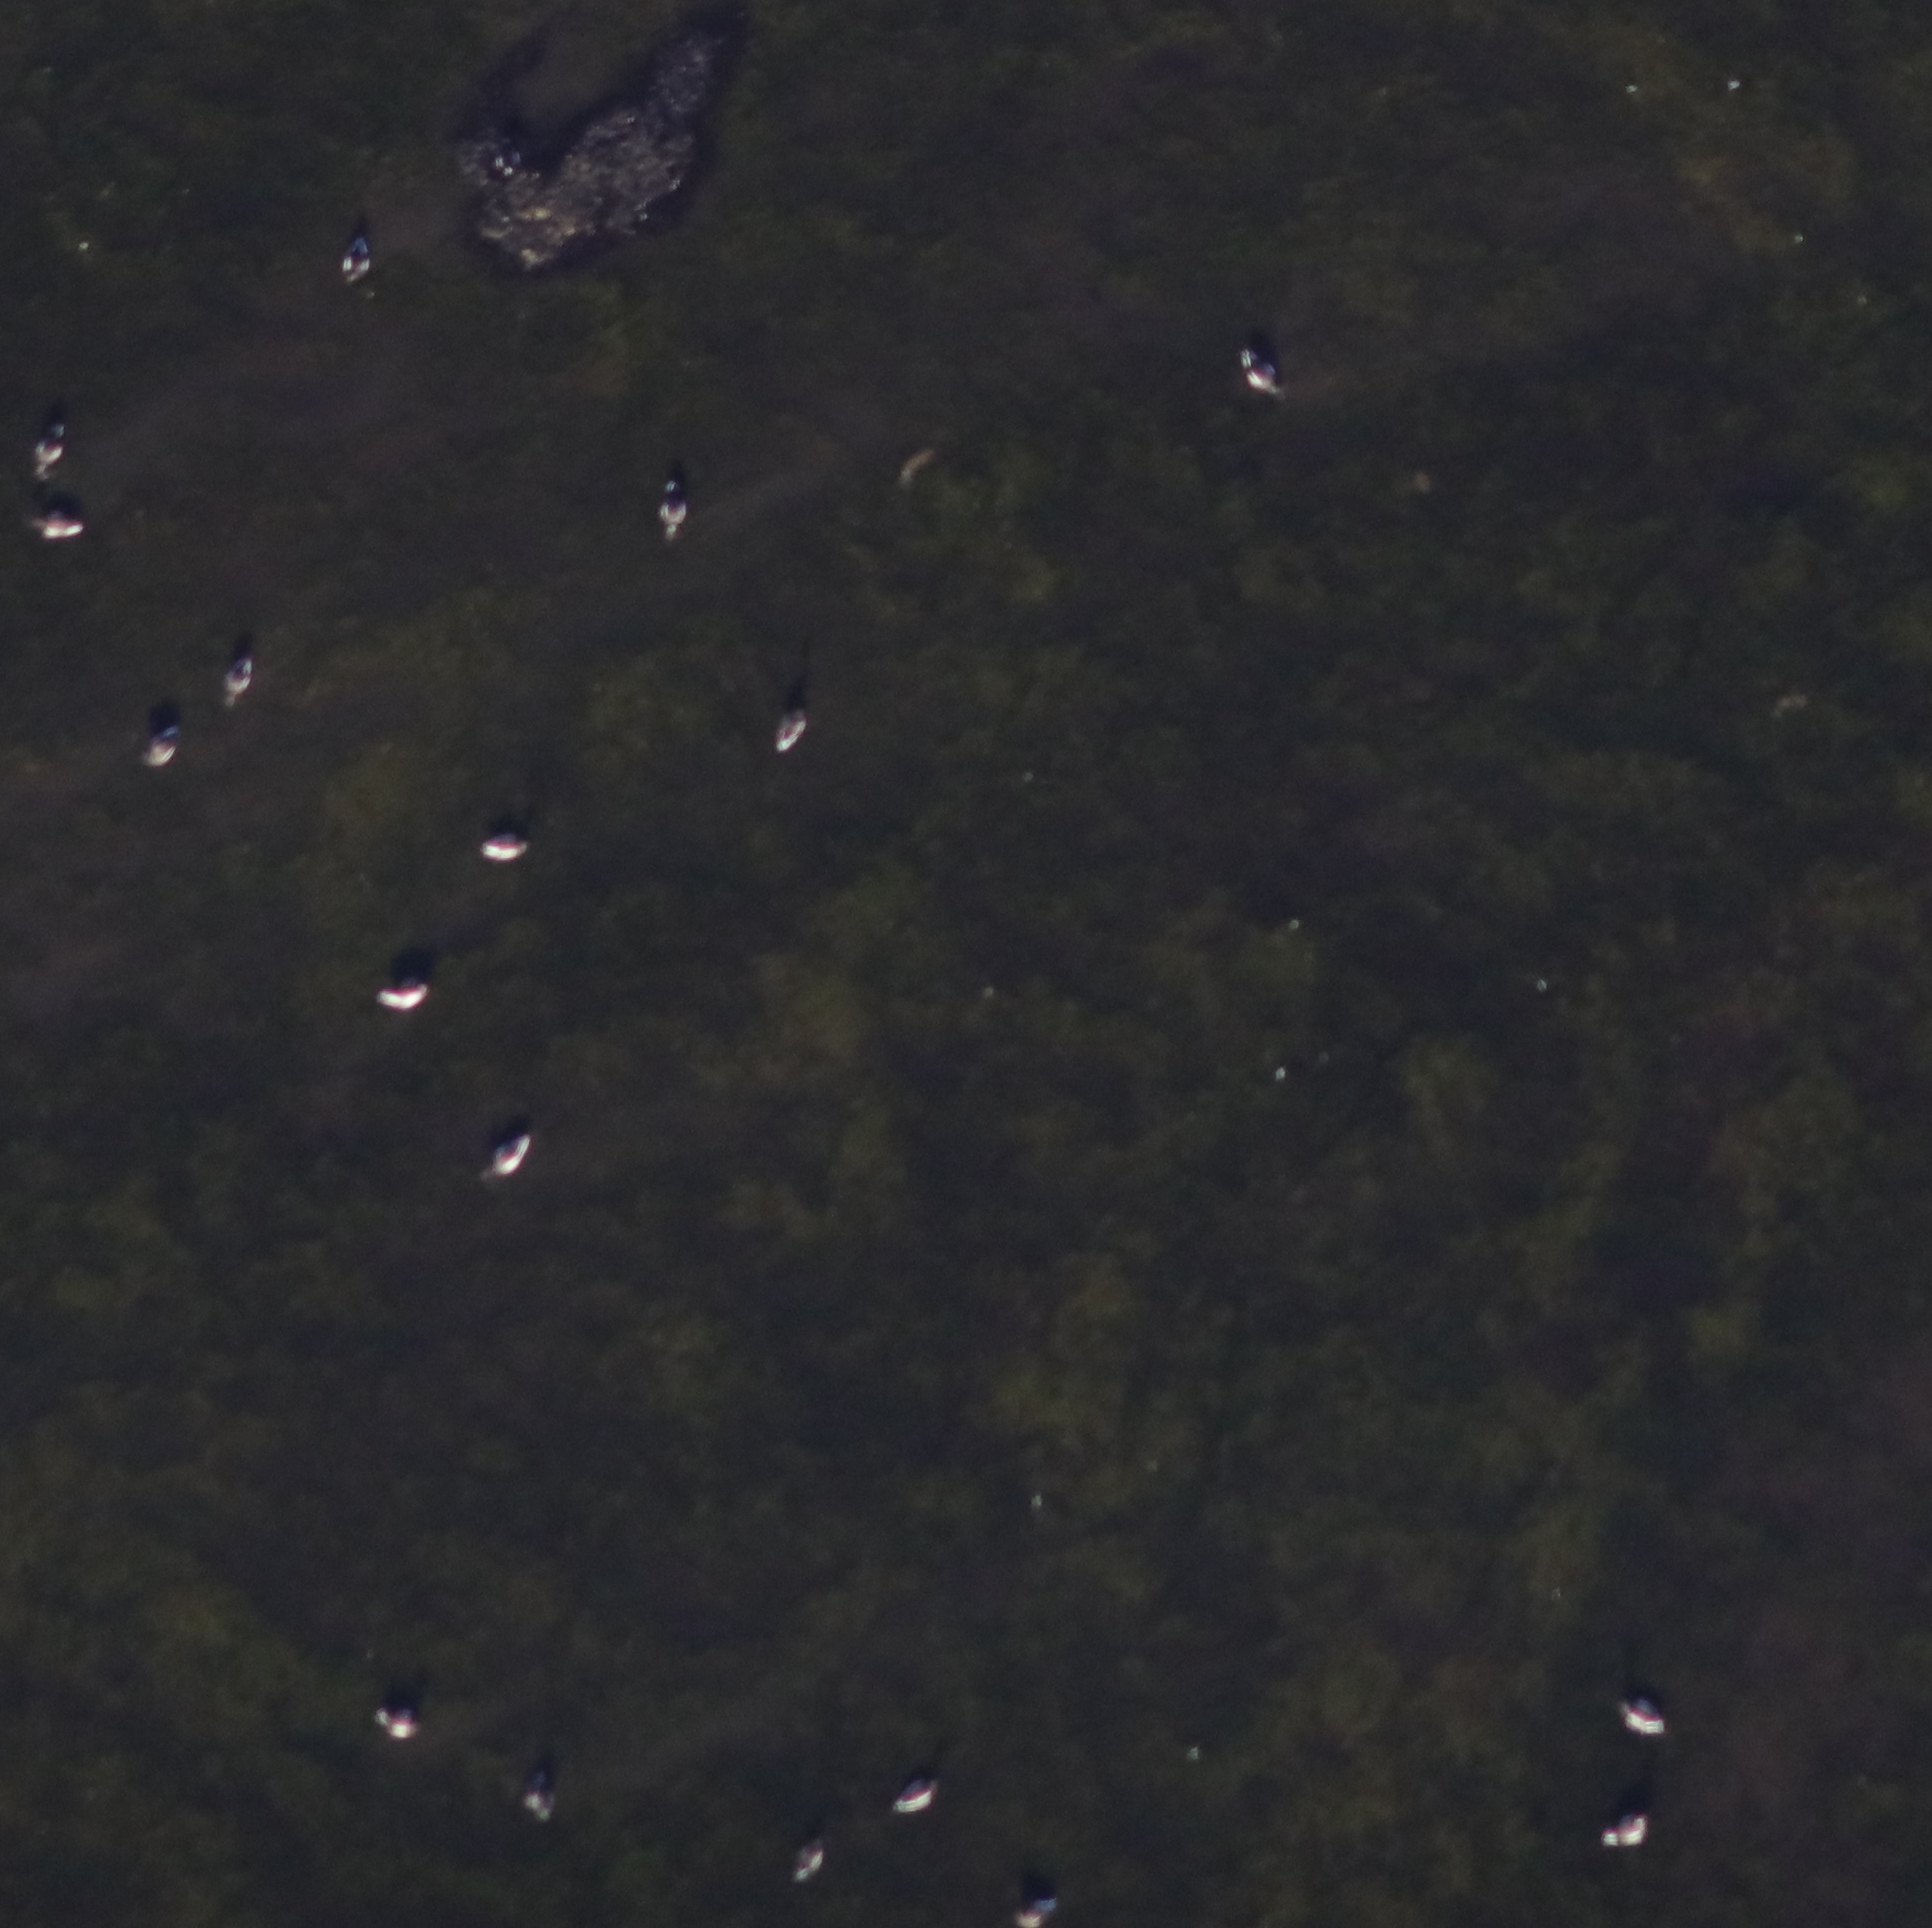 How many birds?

18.